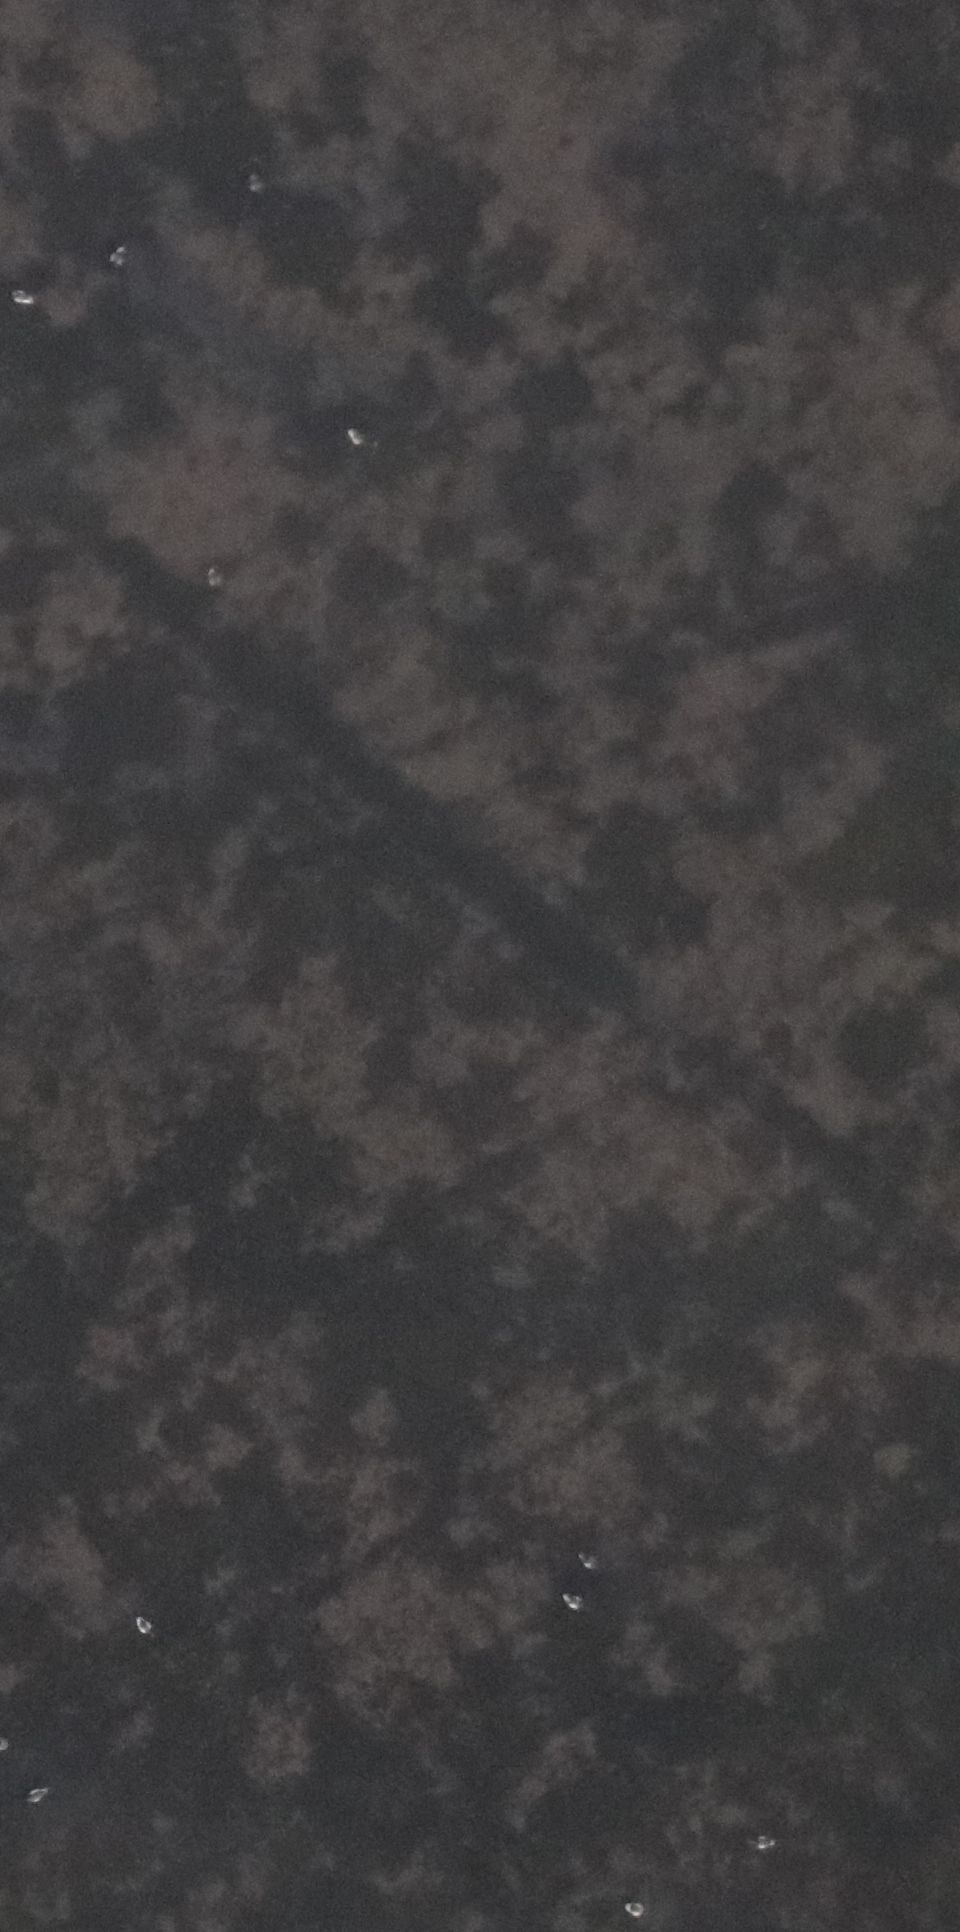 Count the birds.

12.